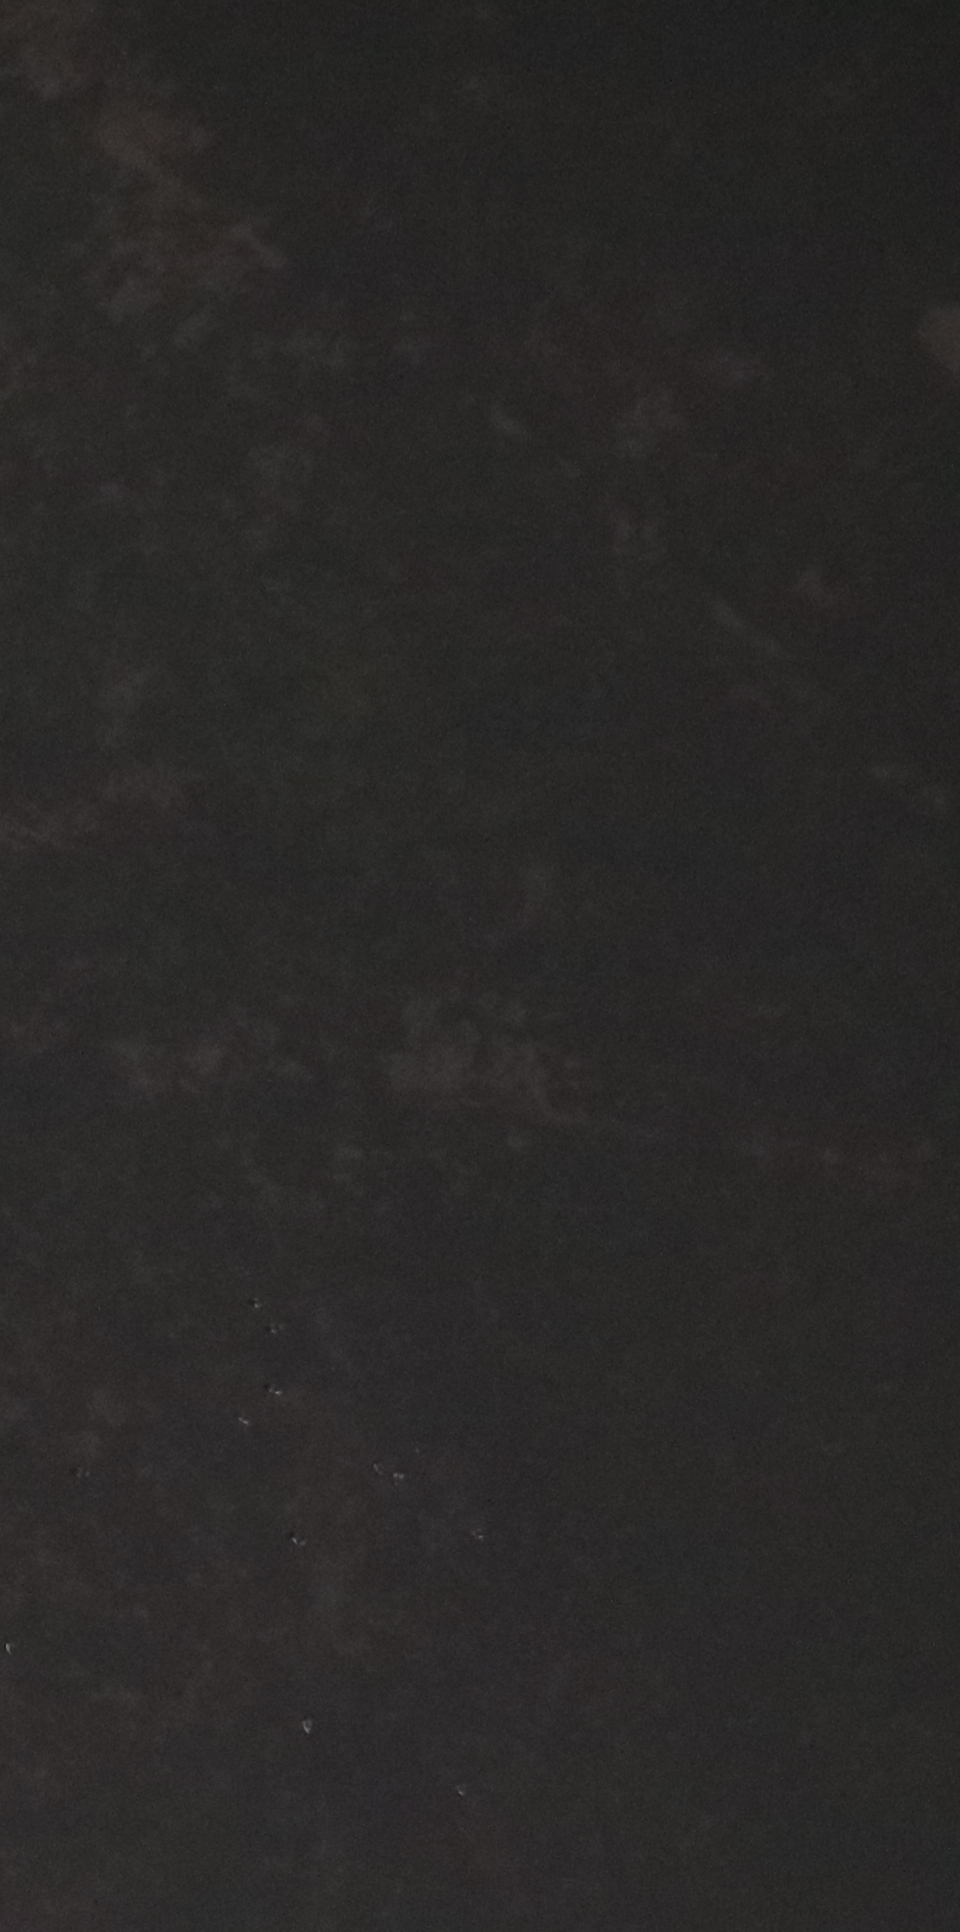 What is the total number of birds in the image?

12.